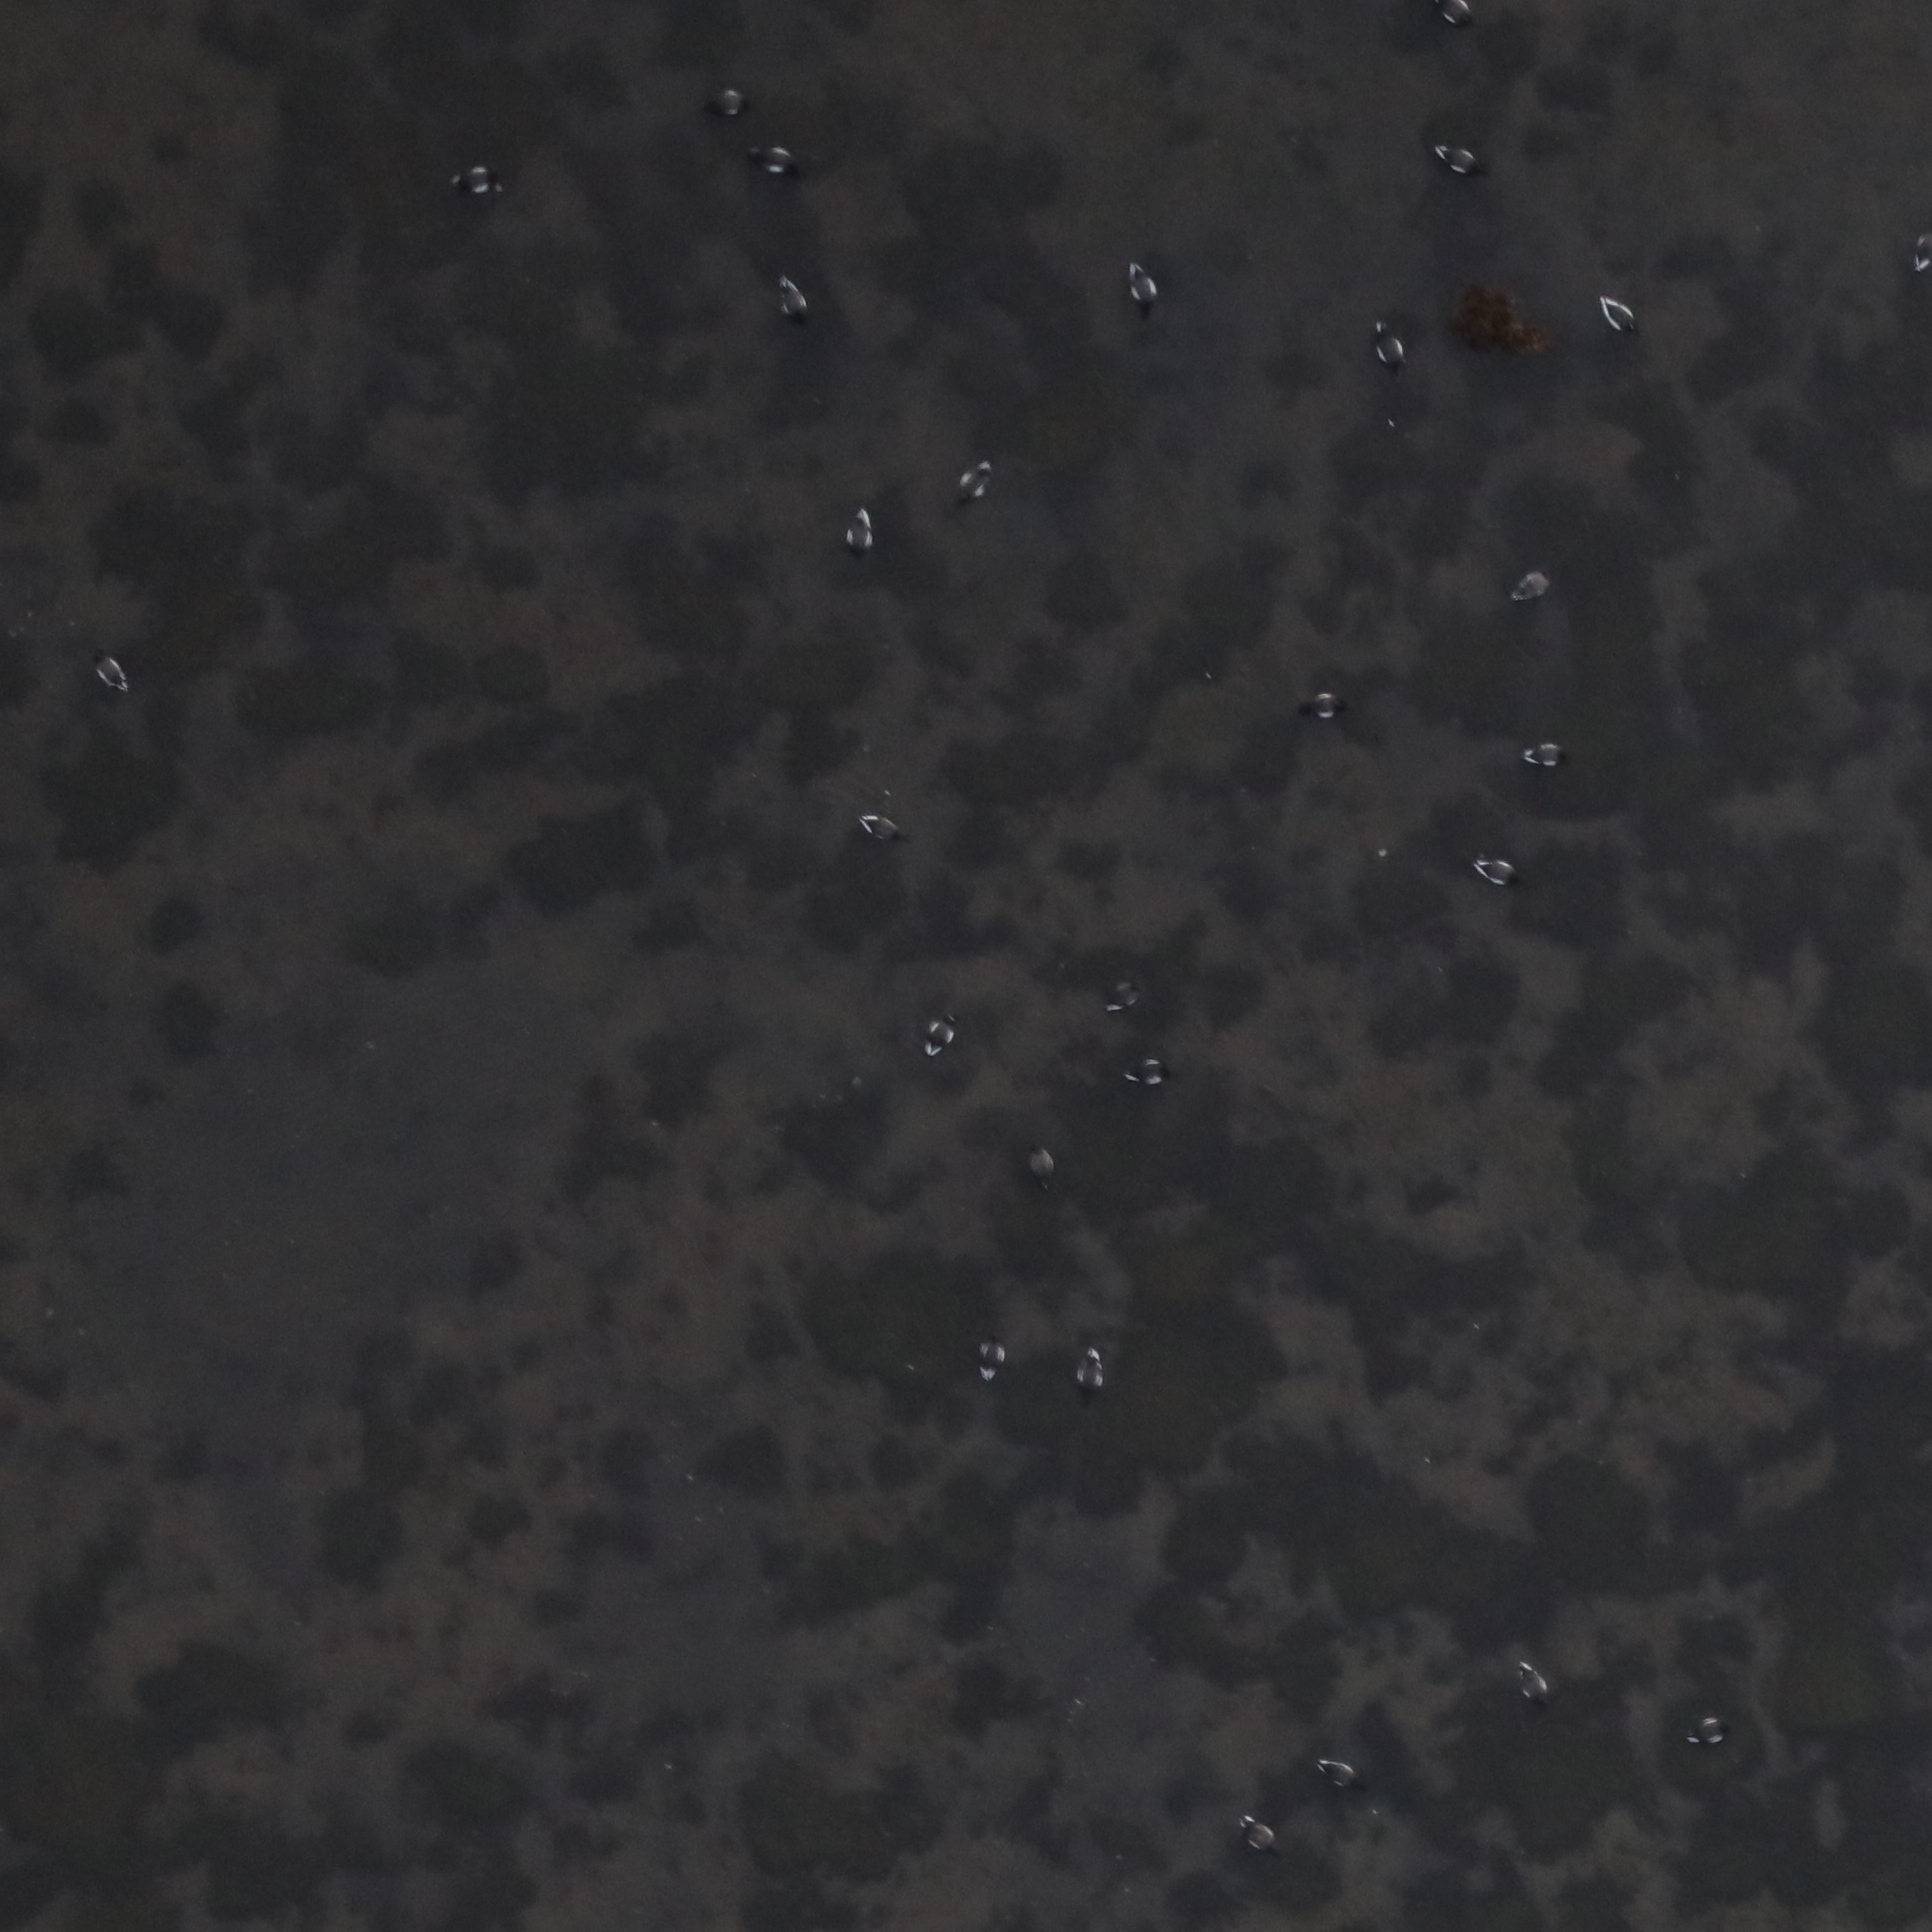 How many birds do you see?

28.